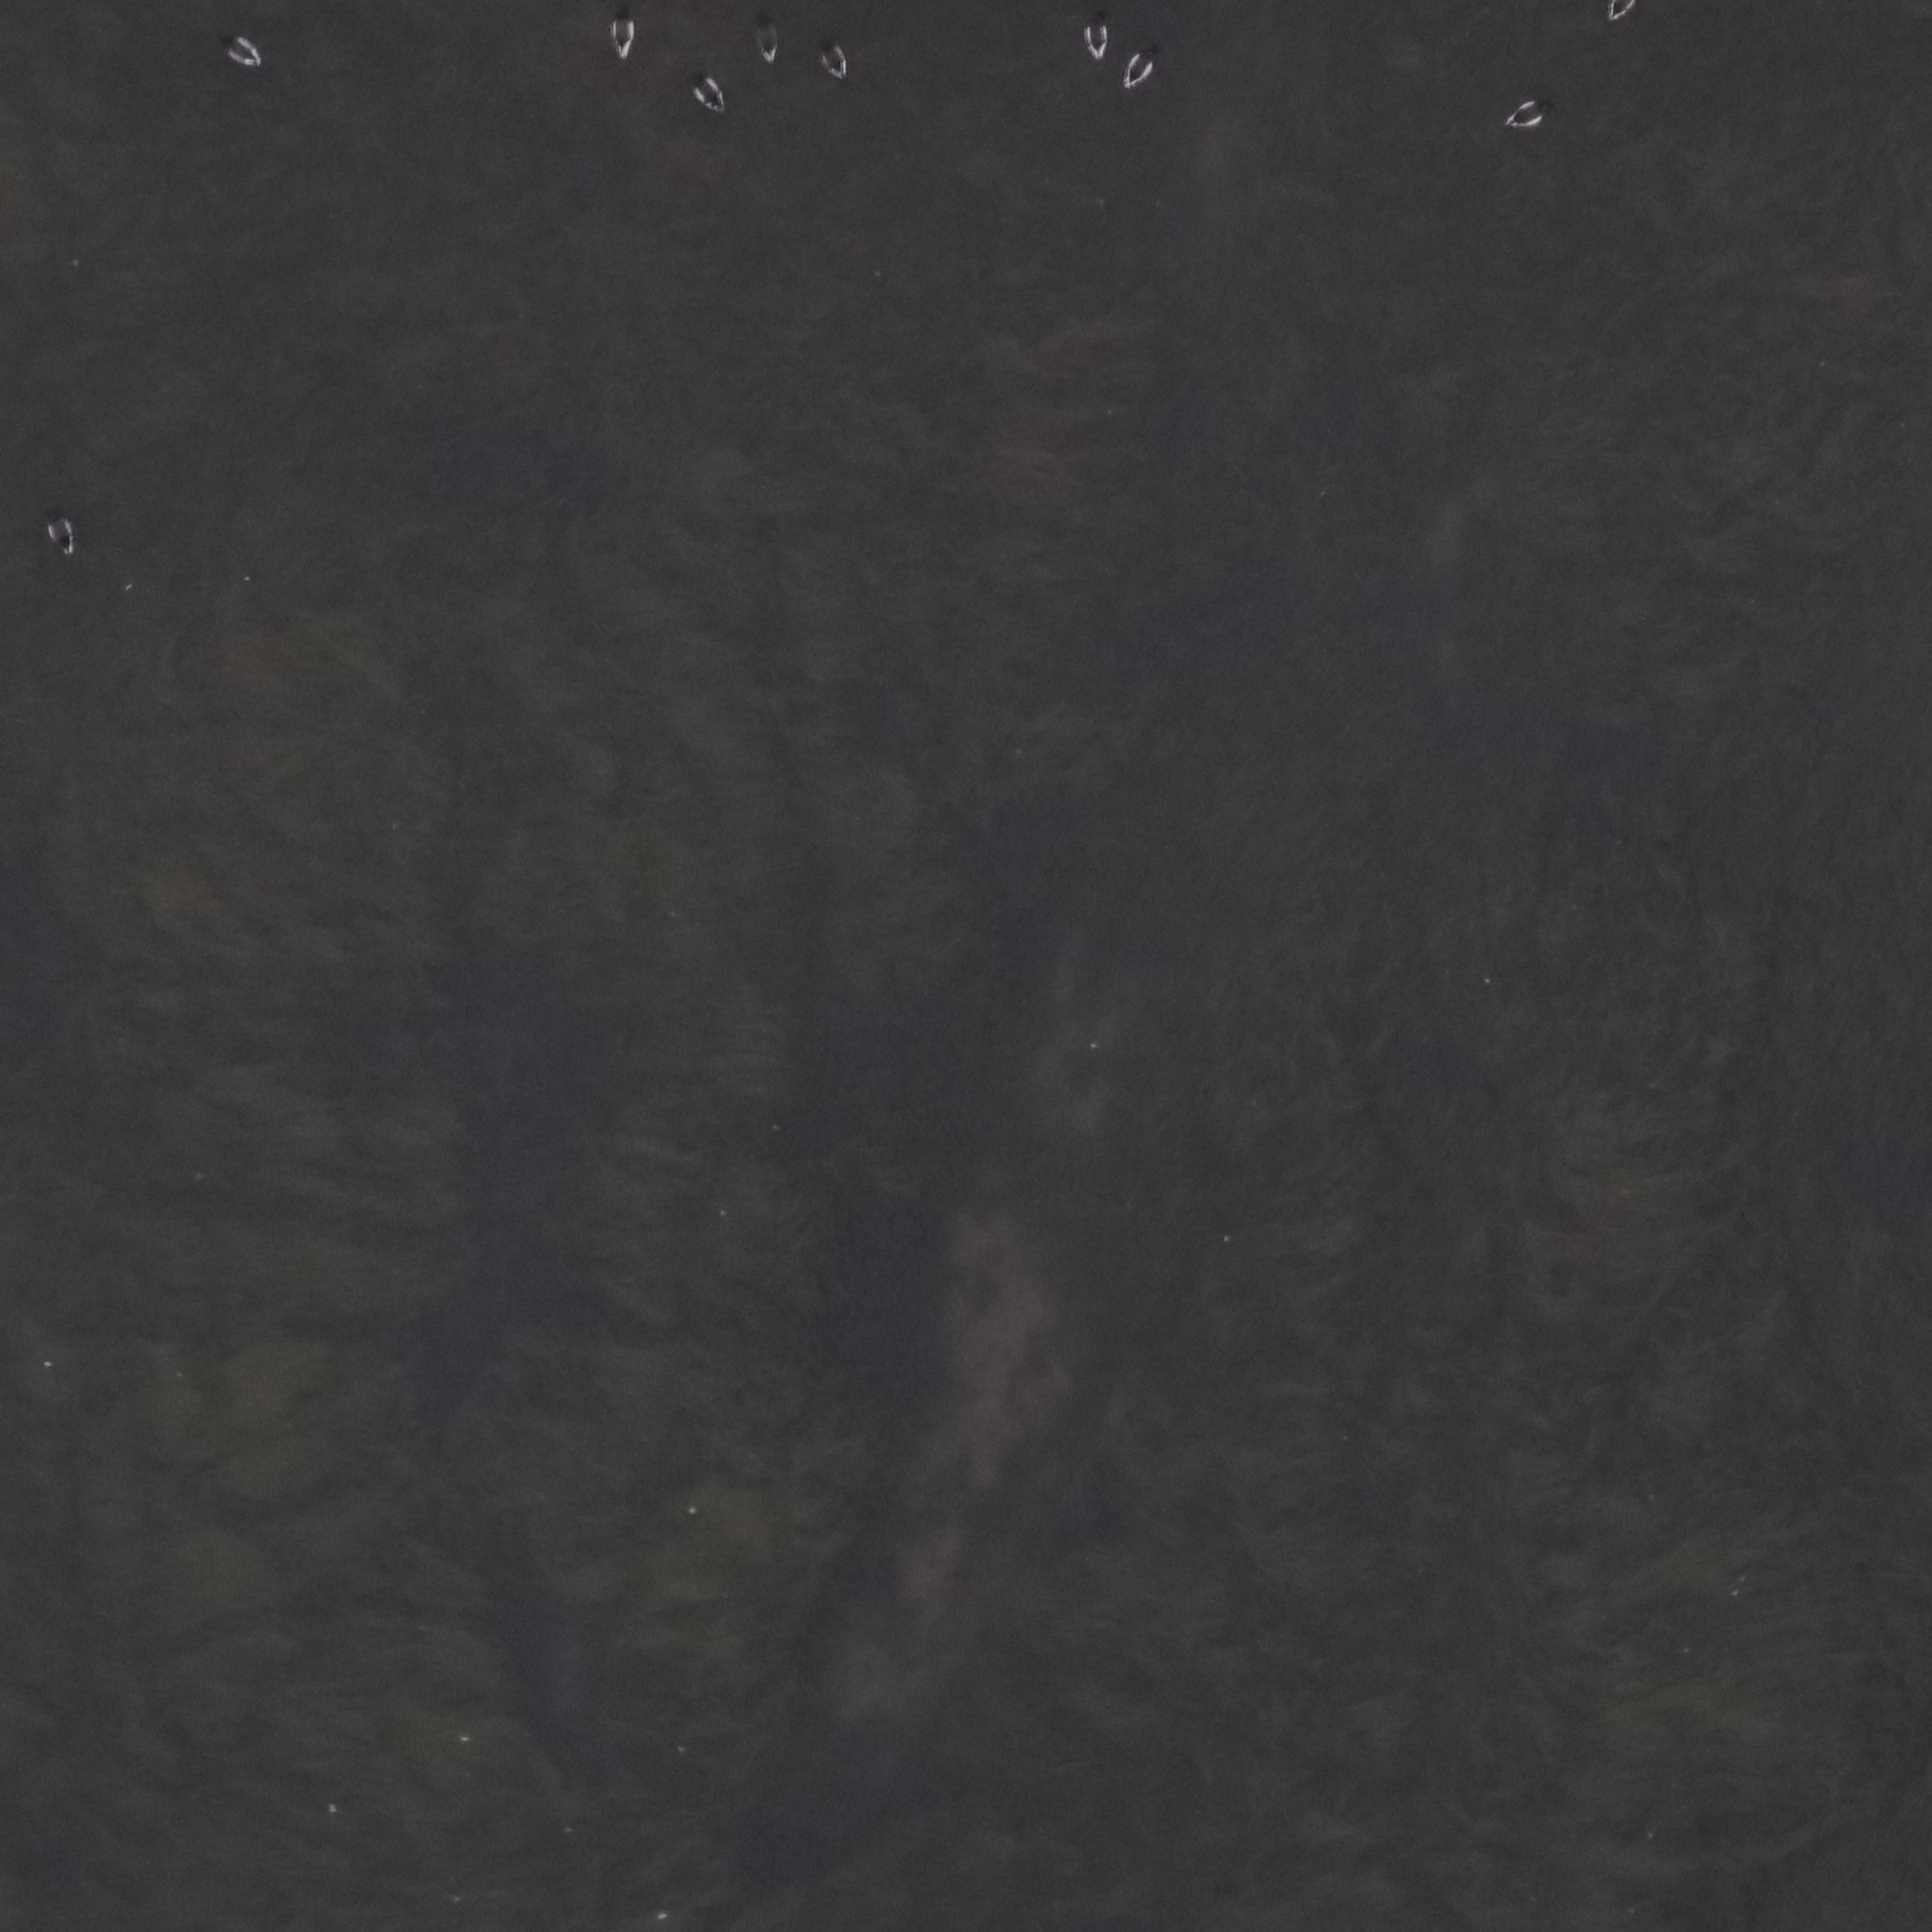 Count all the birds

10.